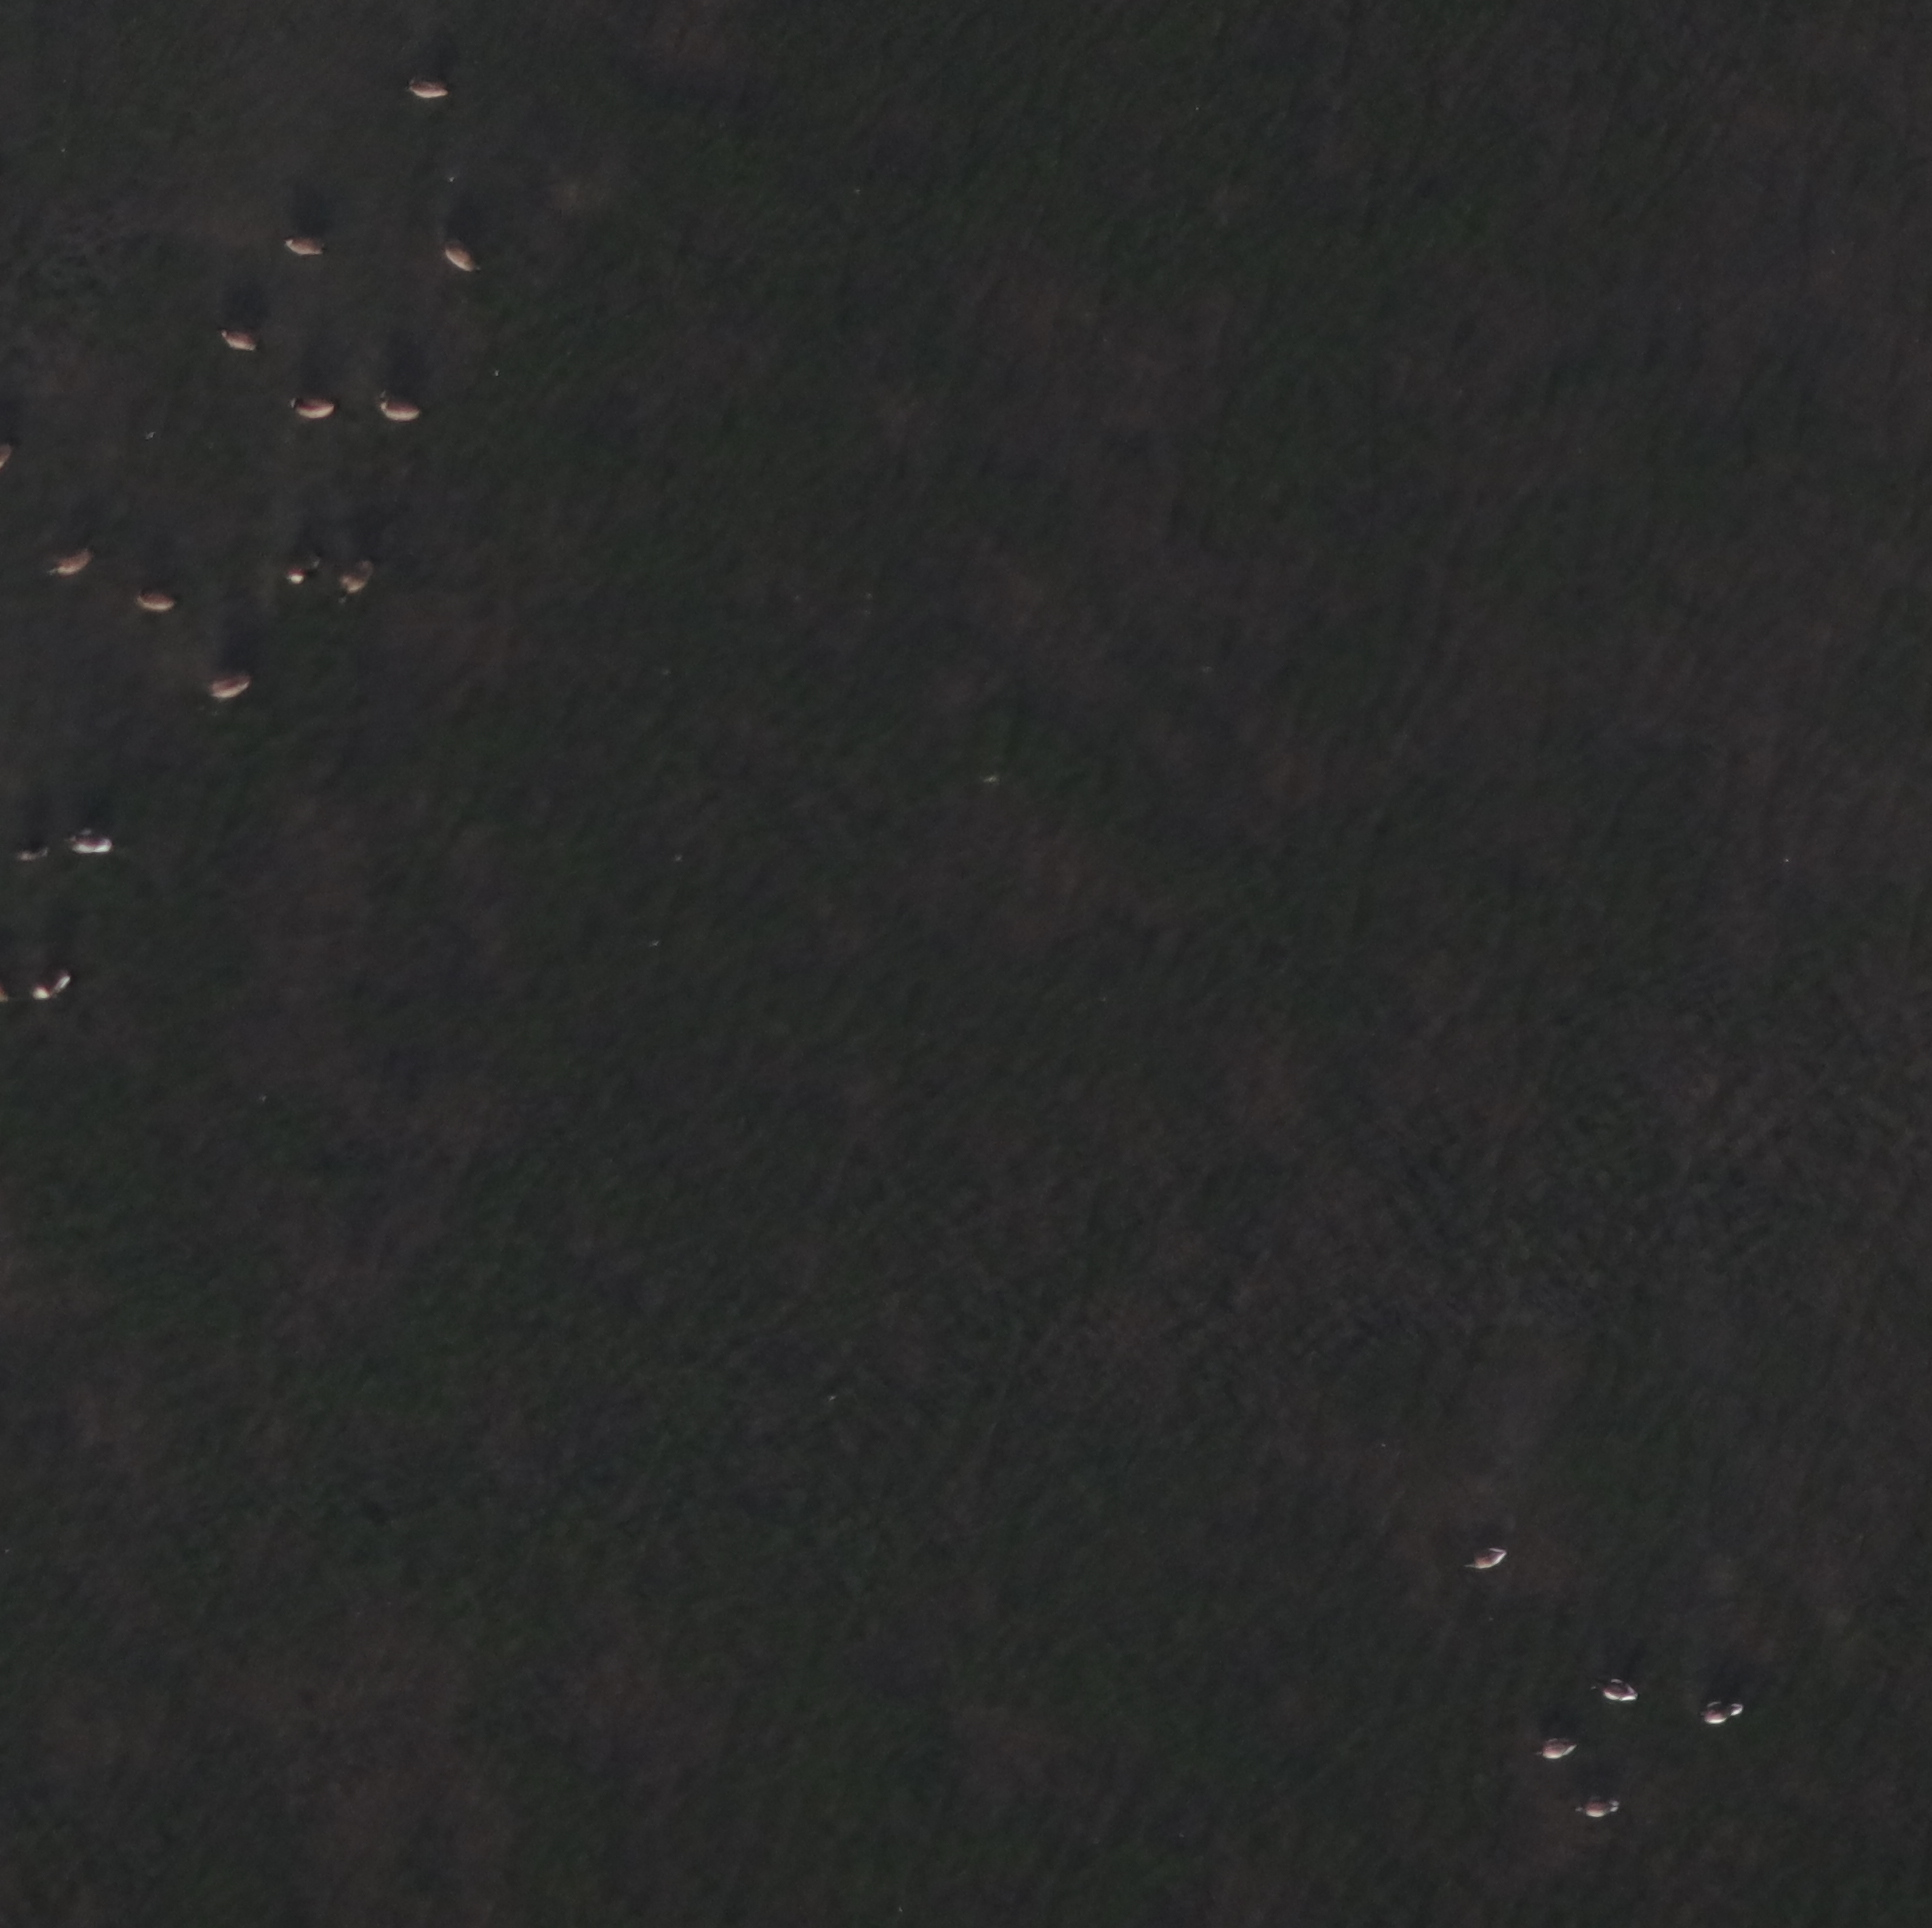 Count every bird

19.